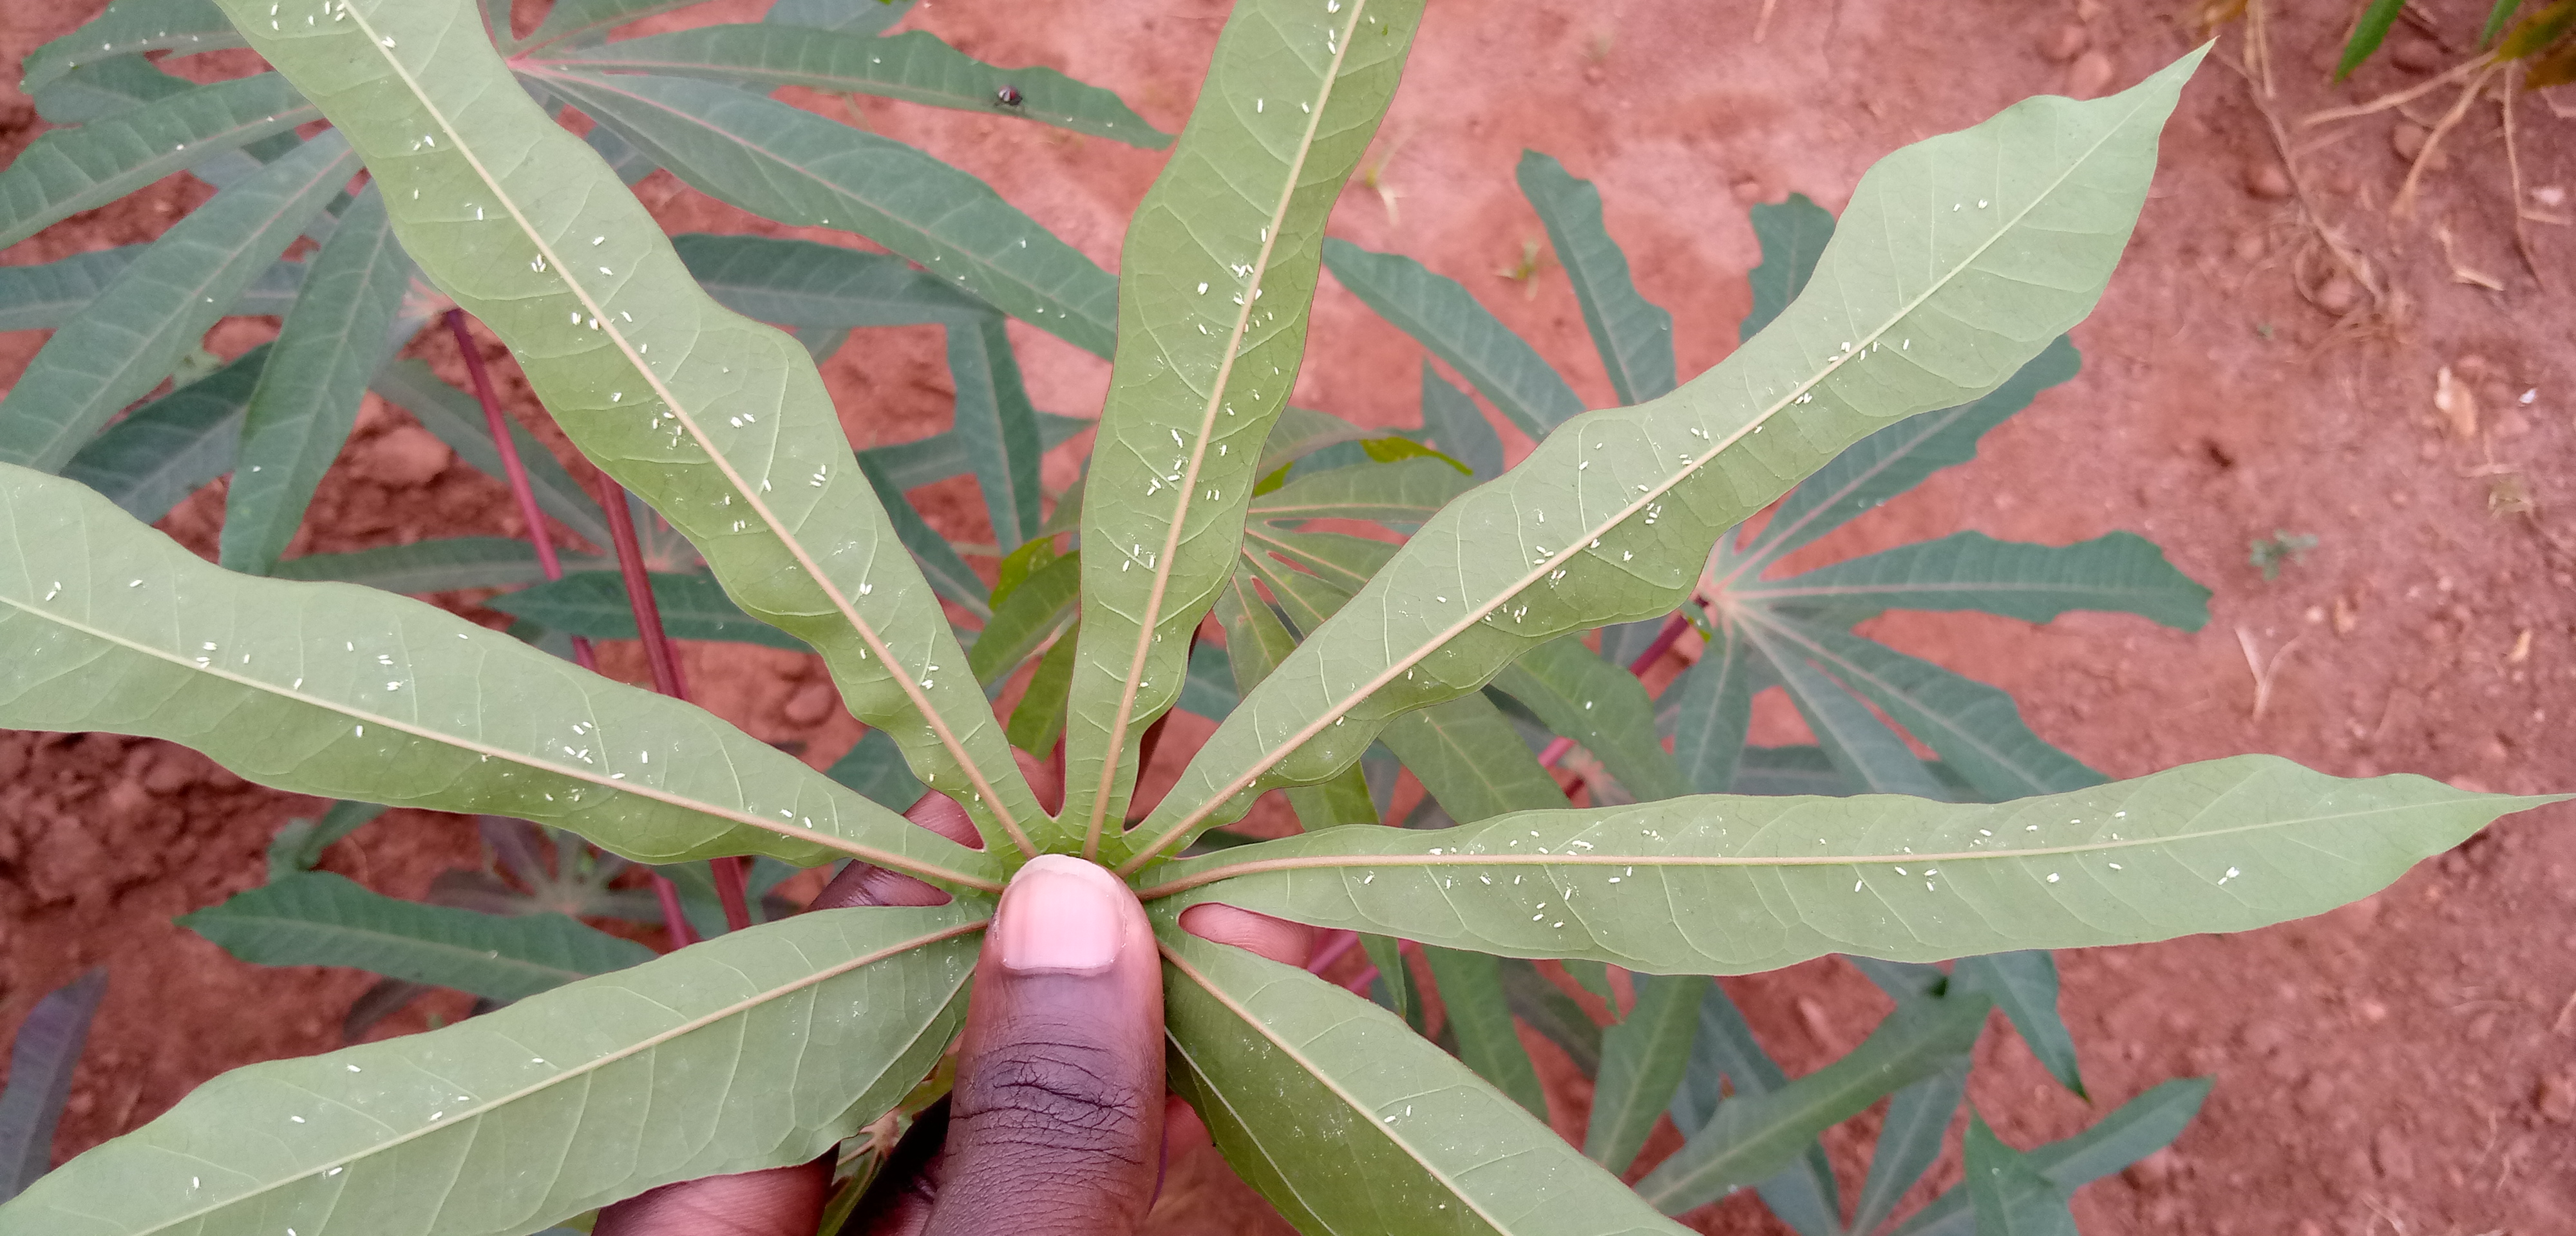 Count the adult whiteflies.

199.